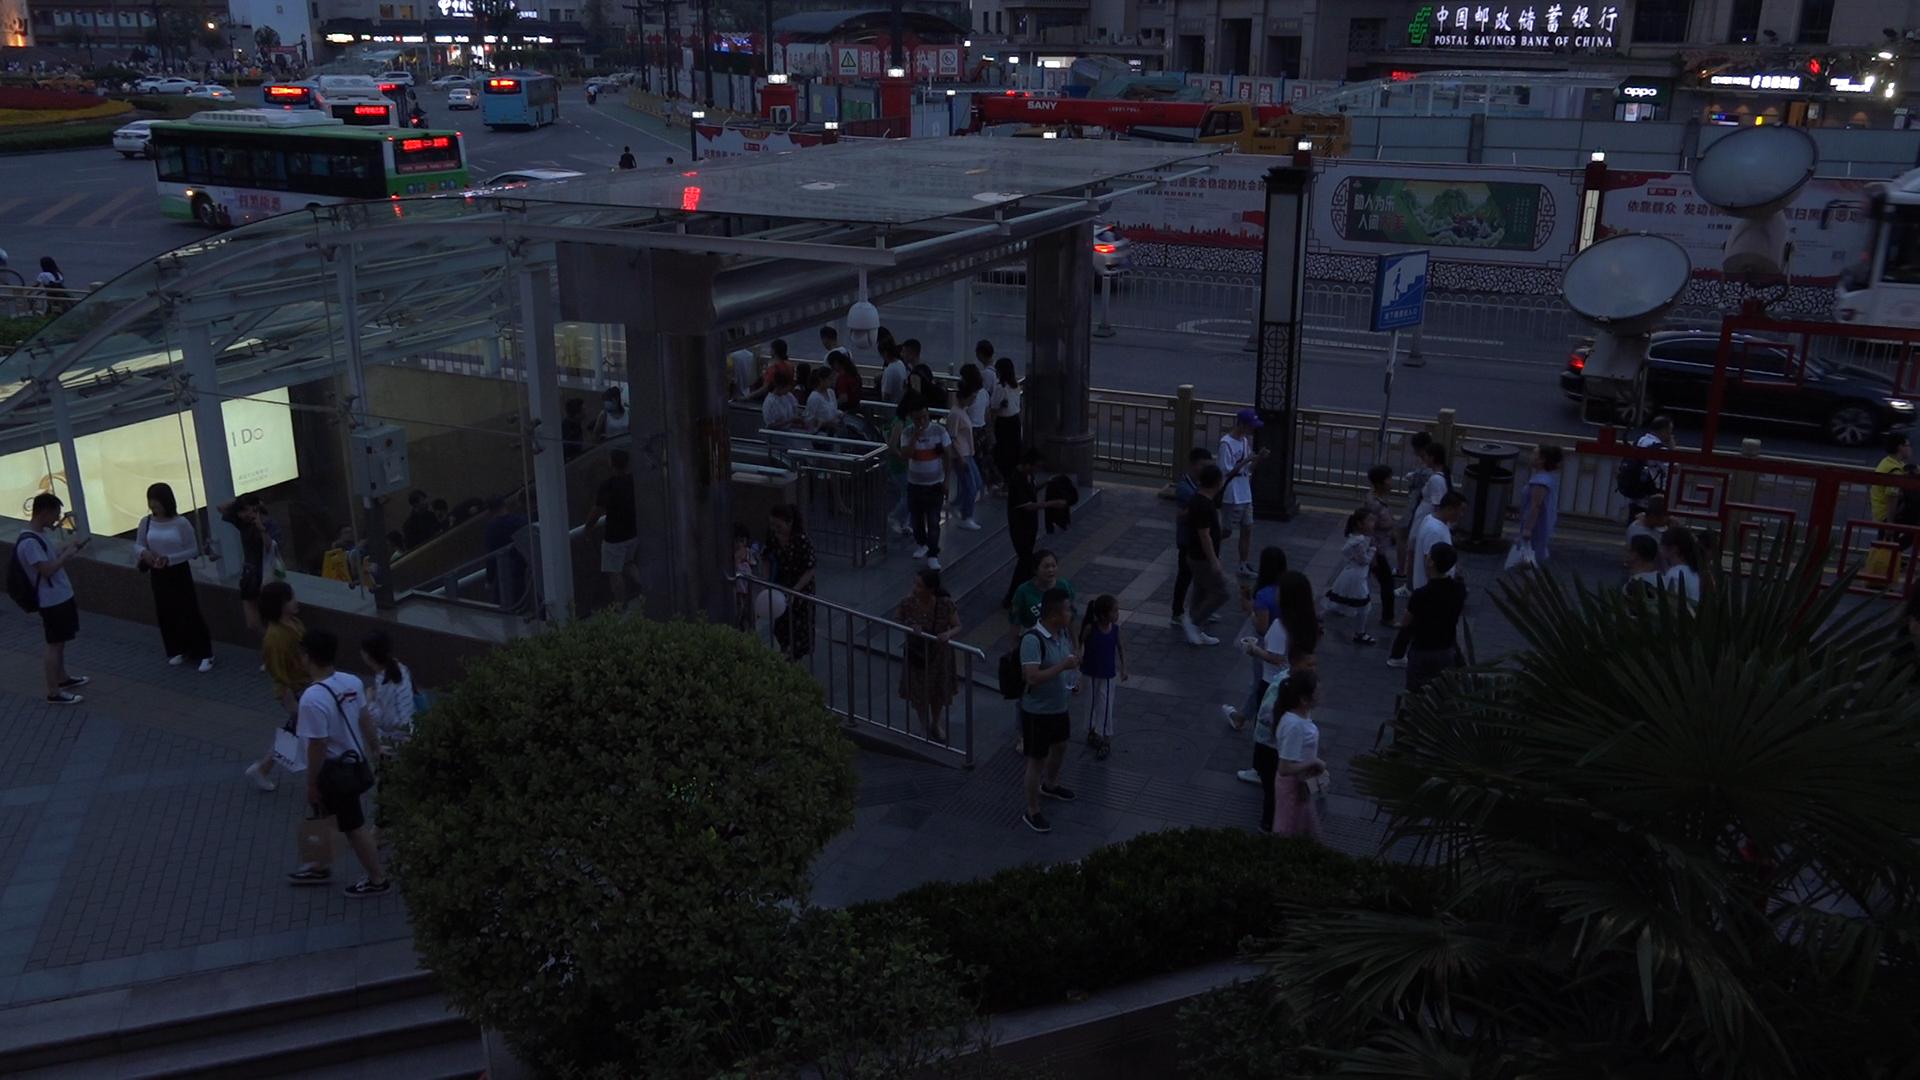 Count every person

101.